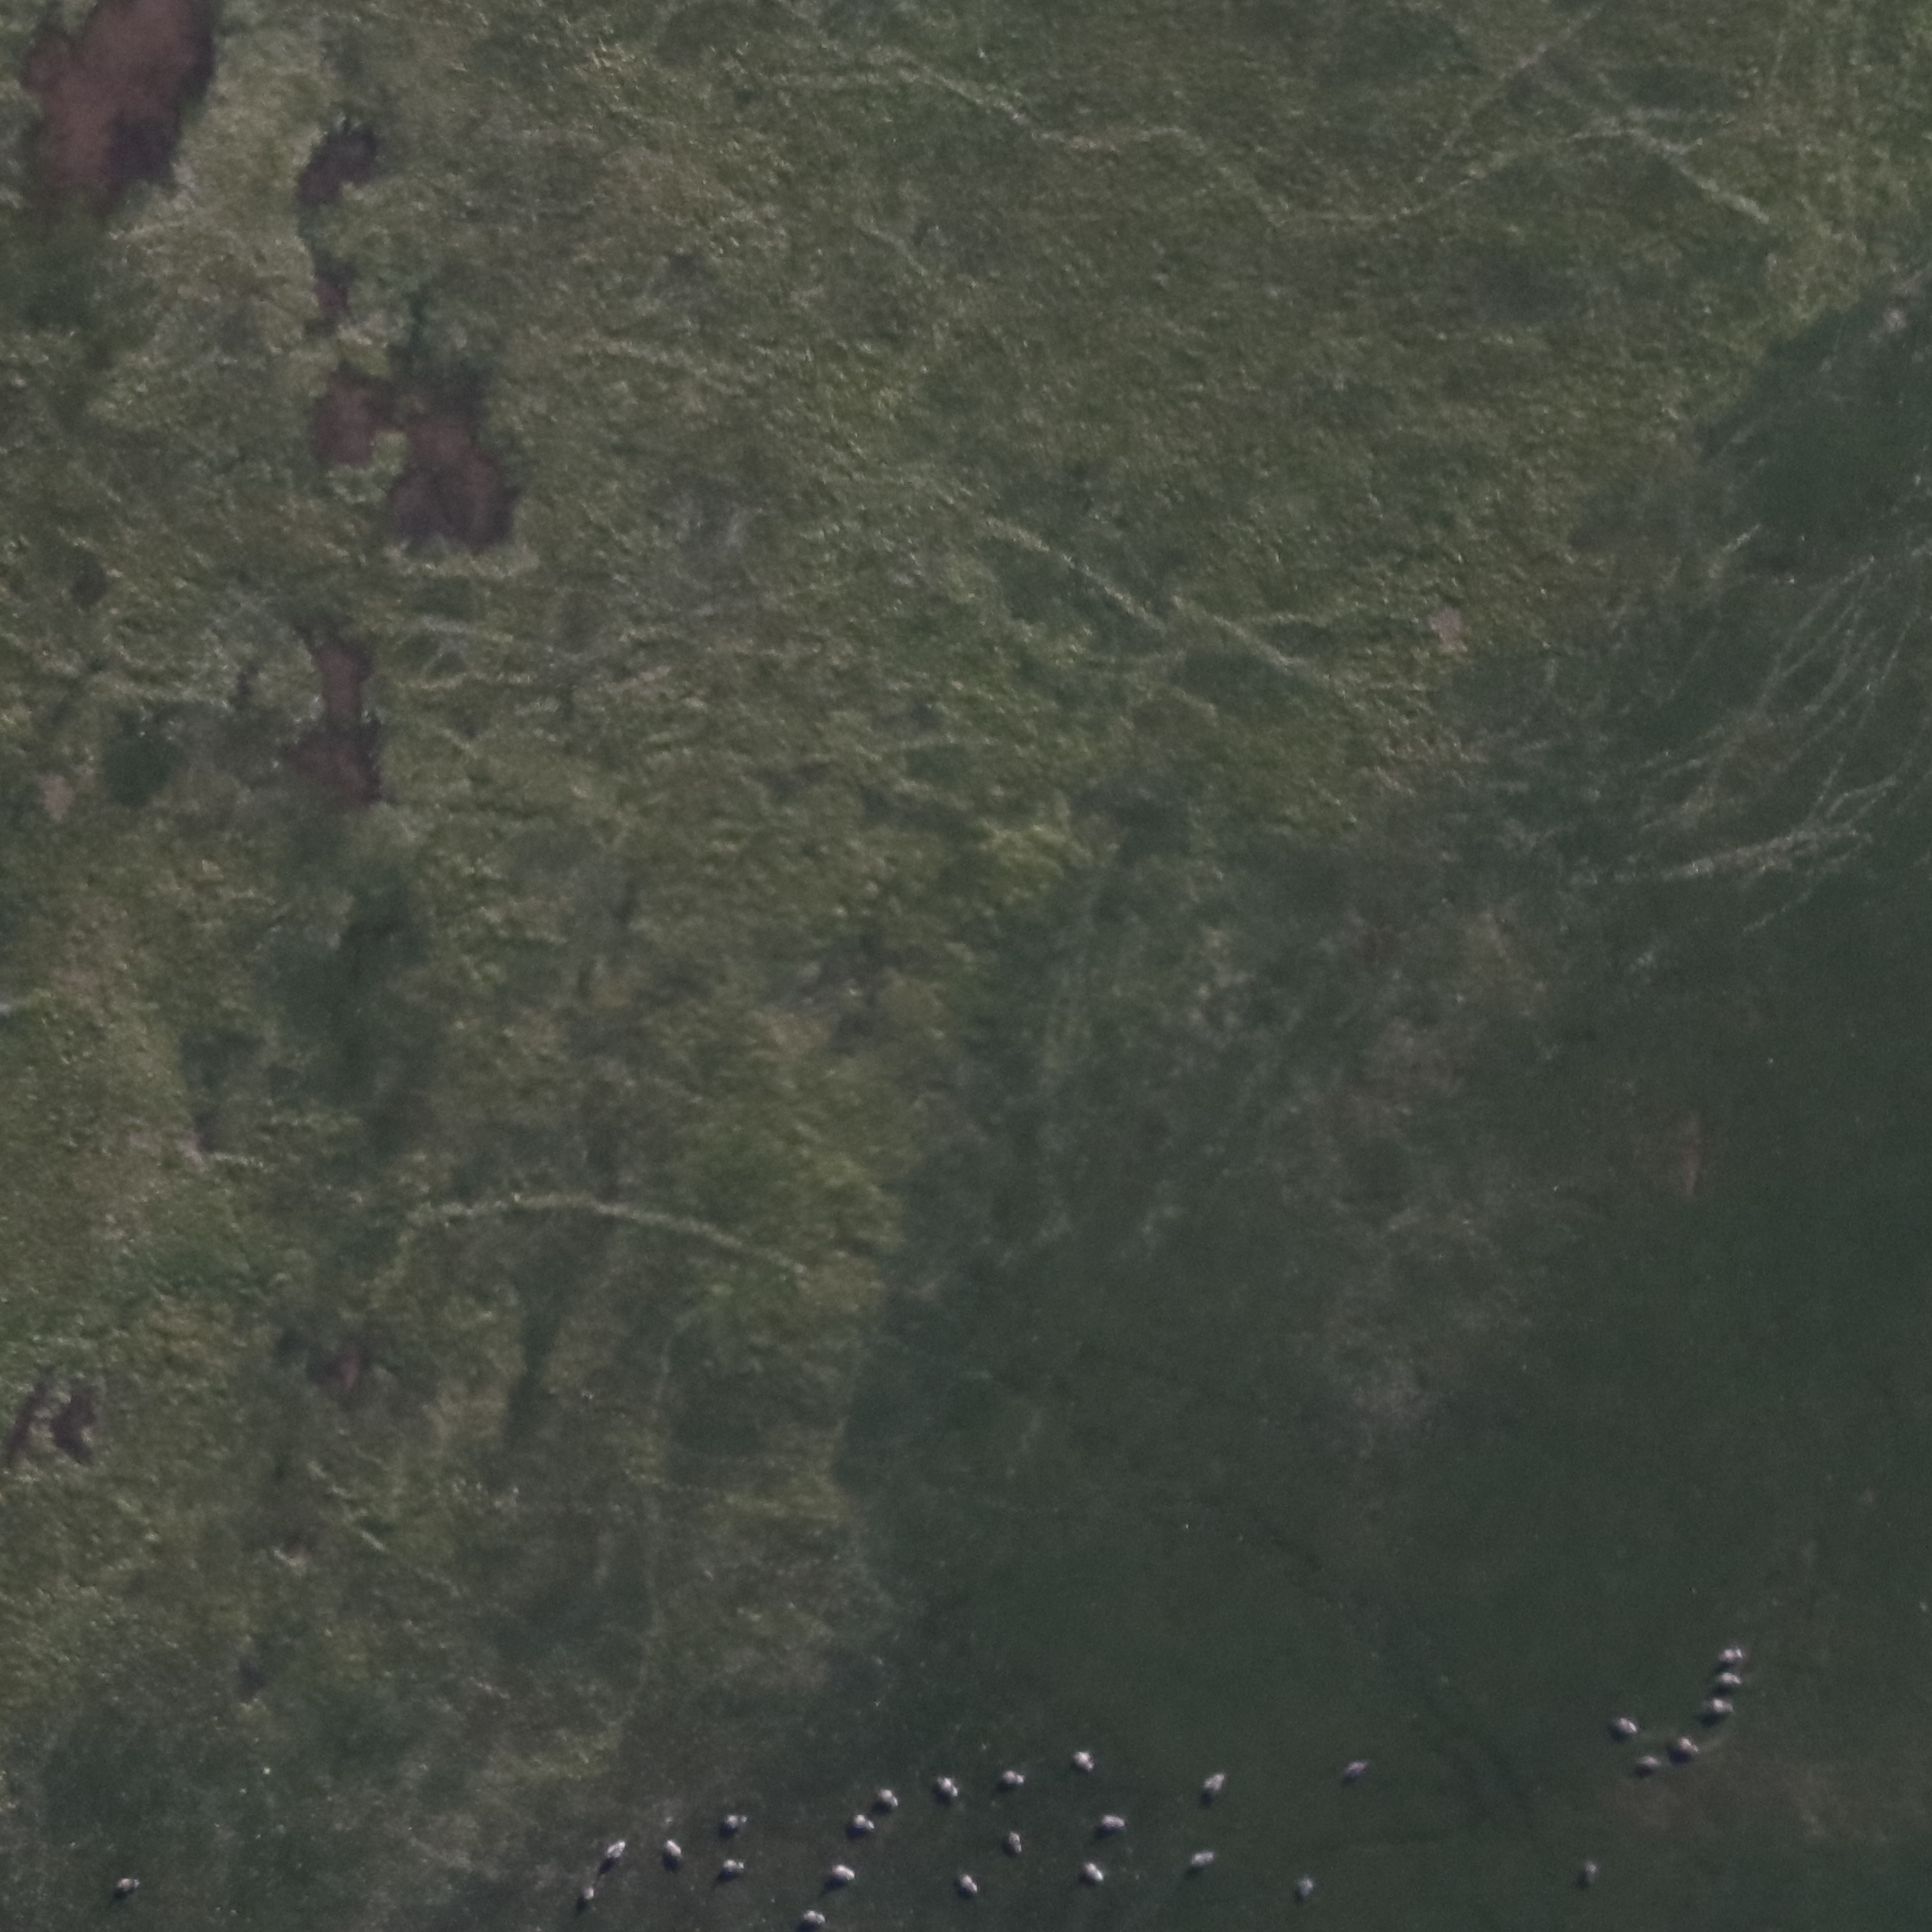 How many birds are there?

28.